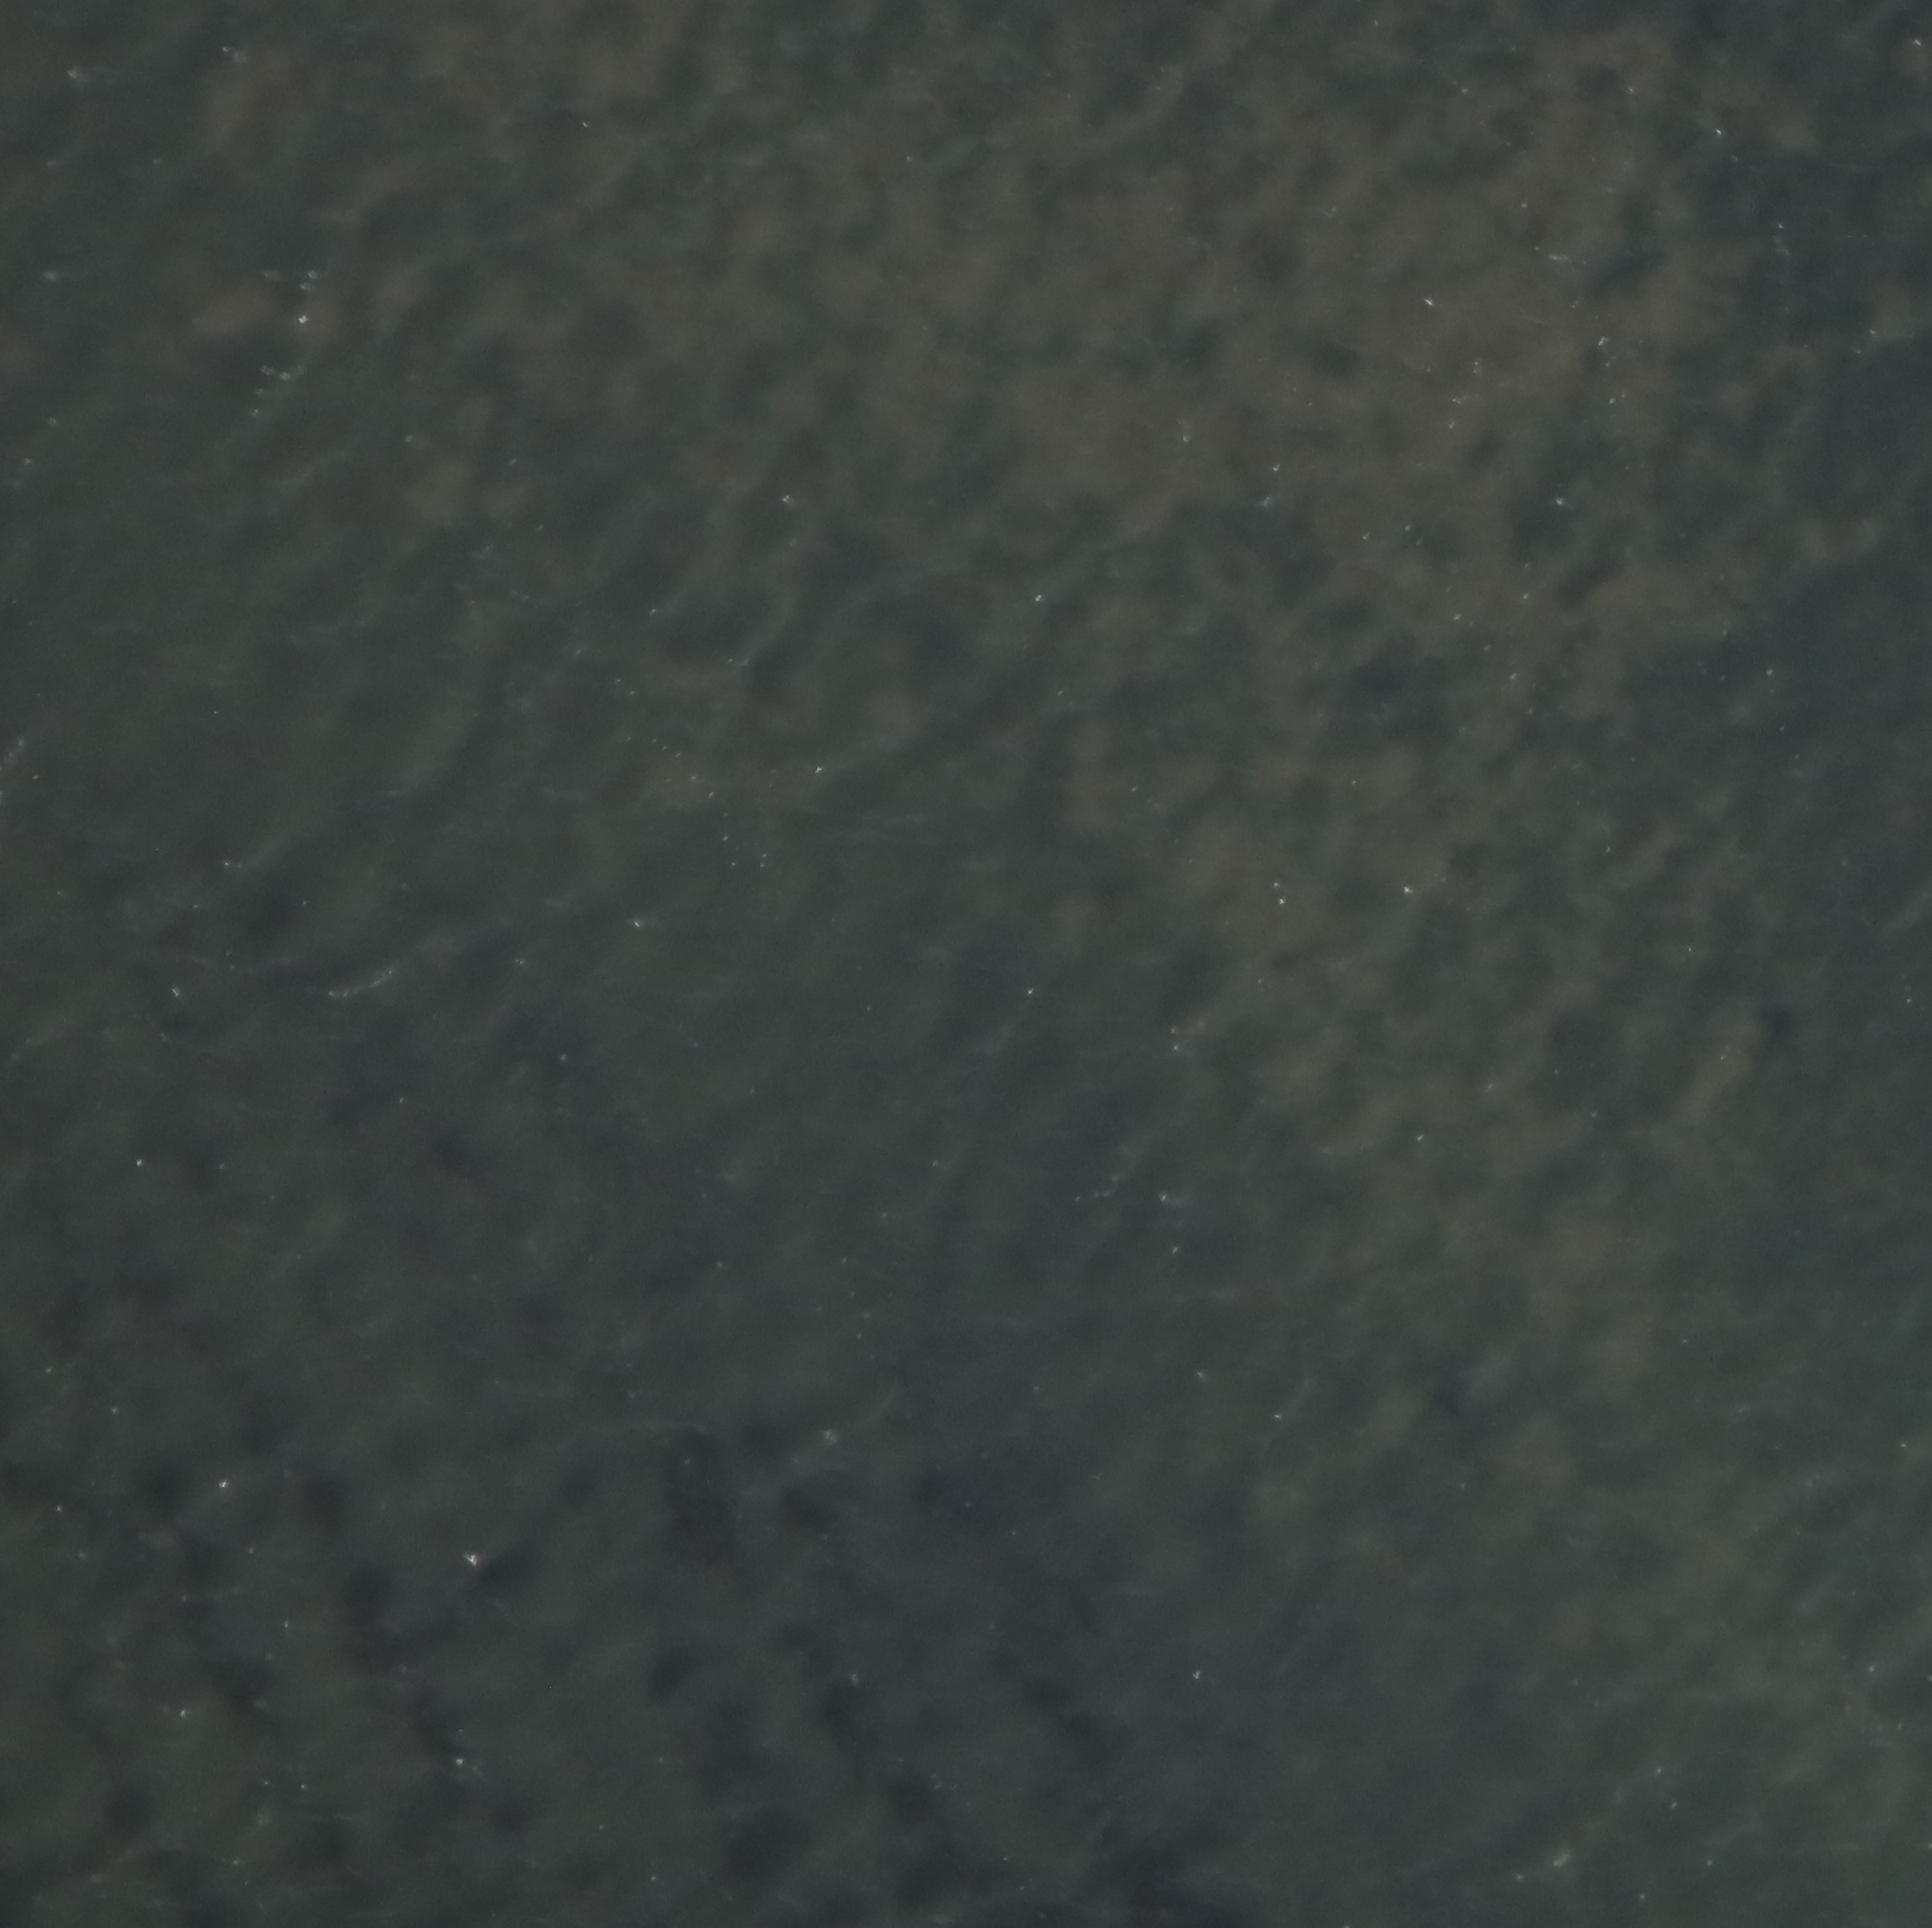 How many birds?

0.